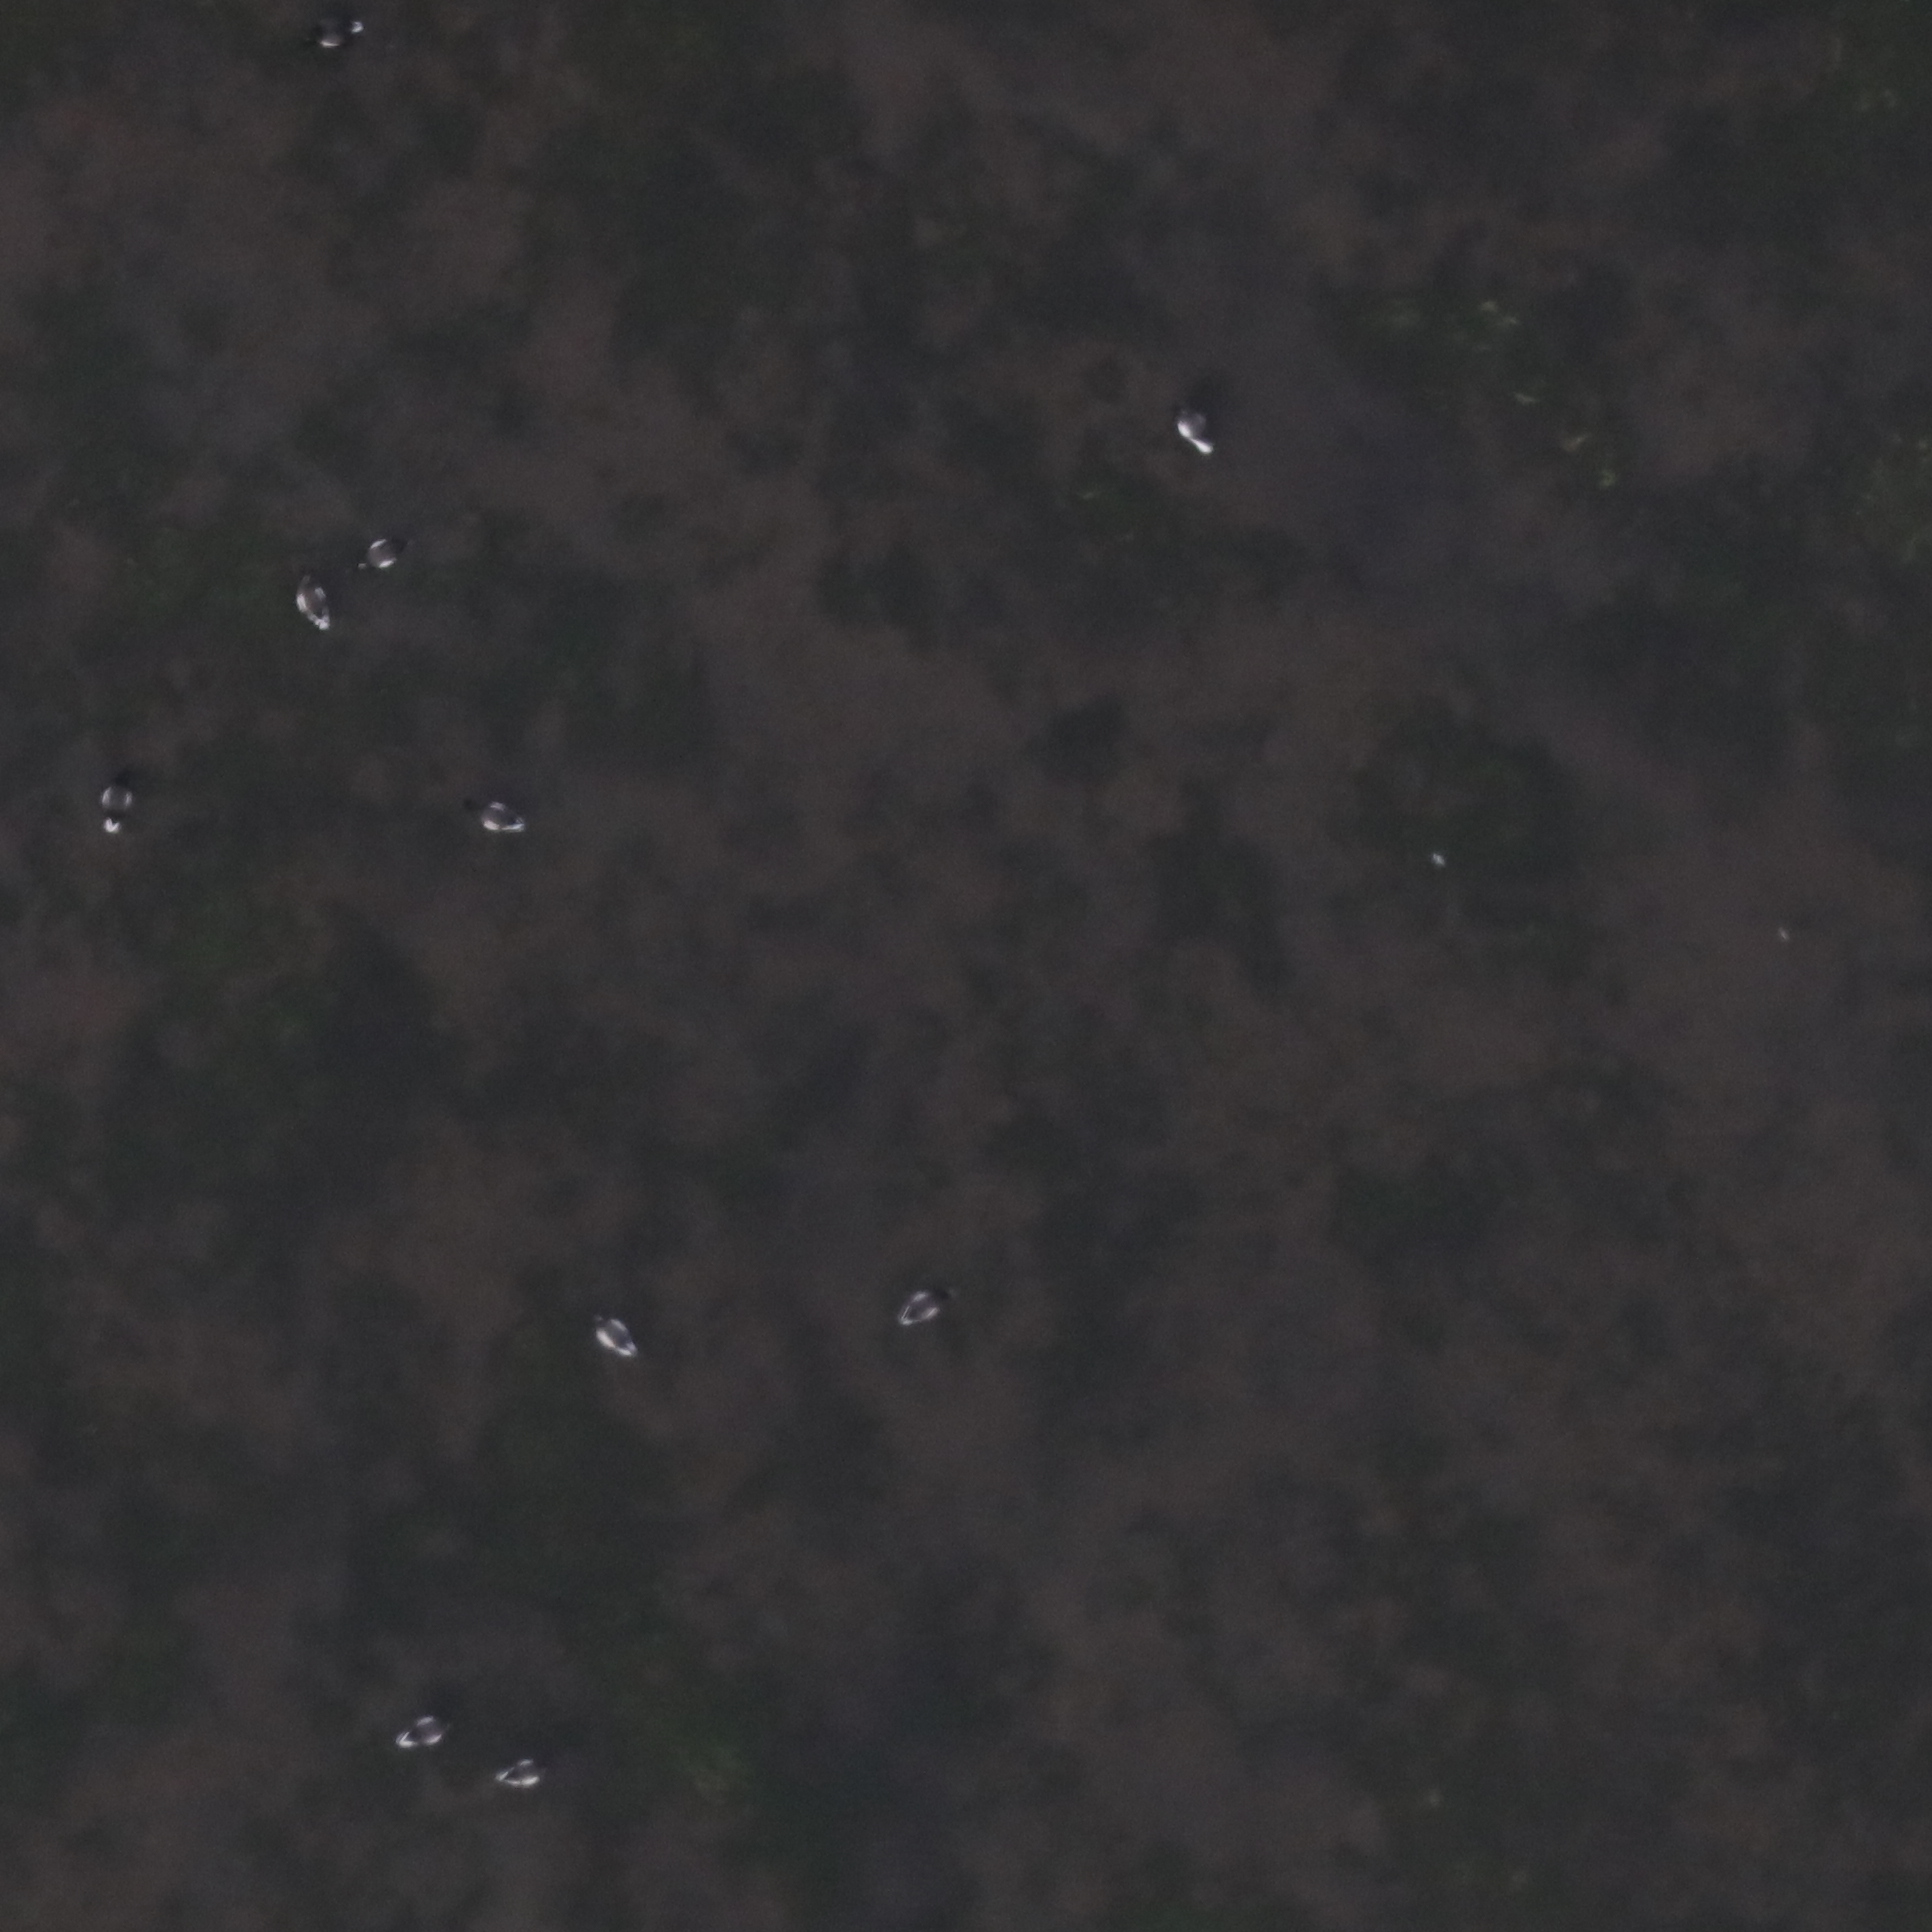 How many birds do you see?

10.